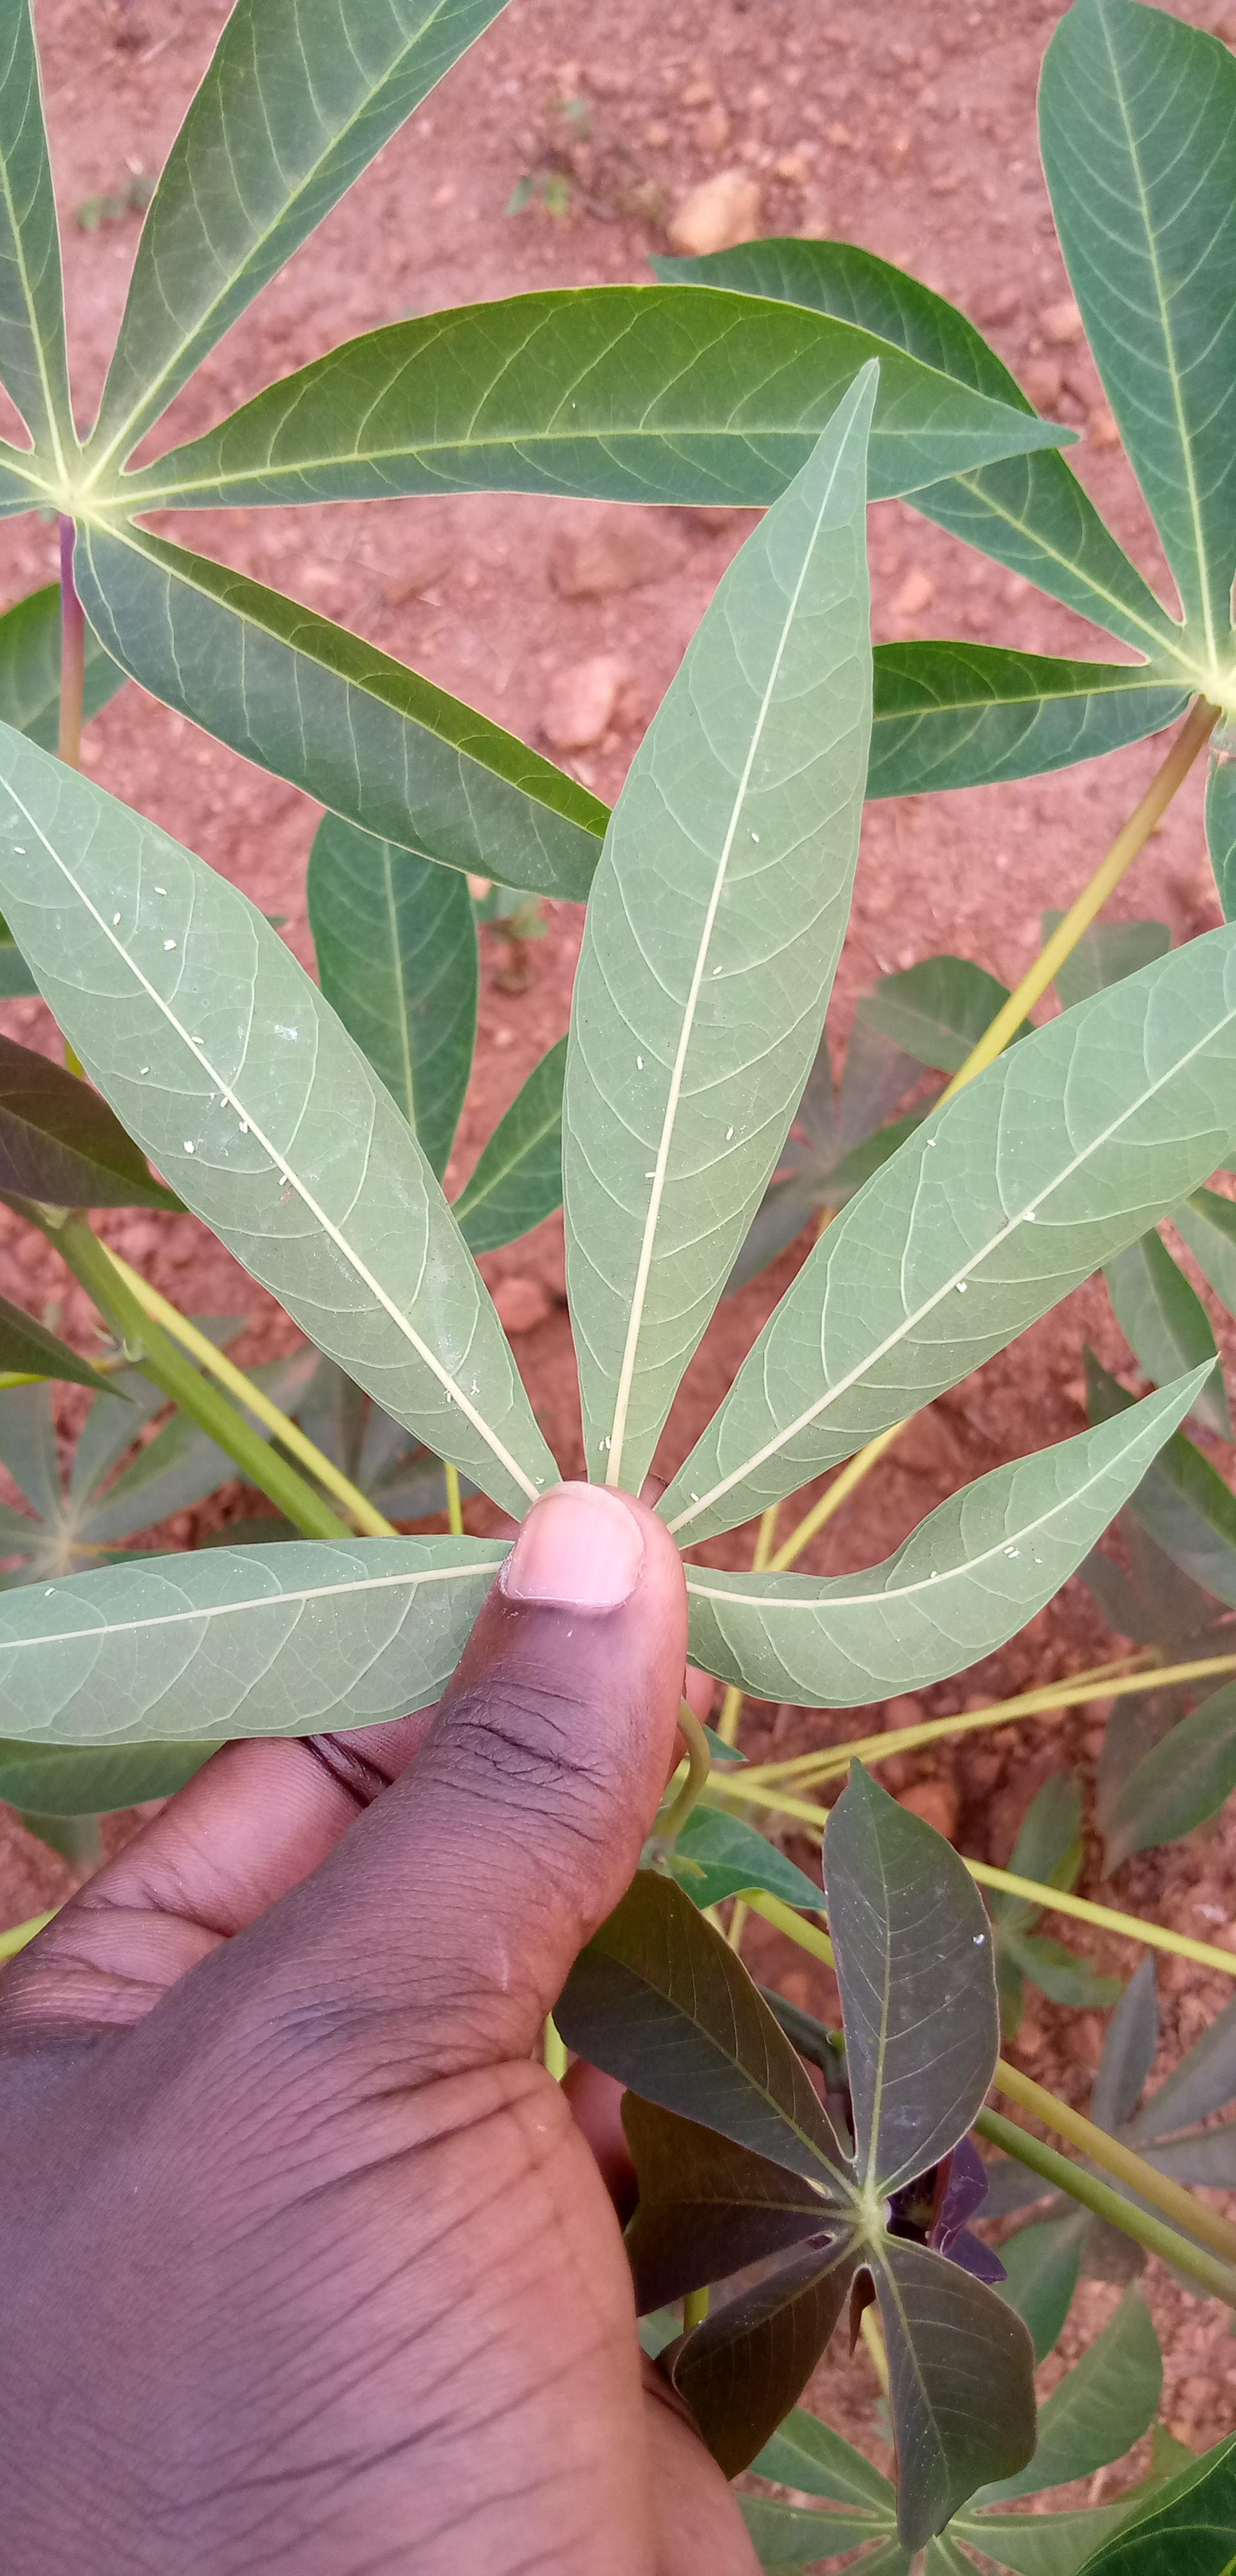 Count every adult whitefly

30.